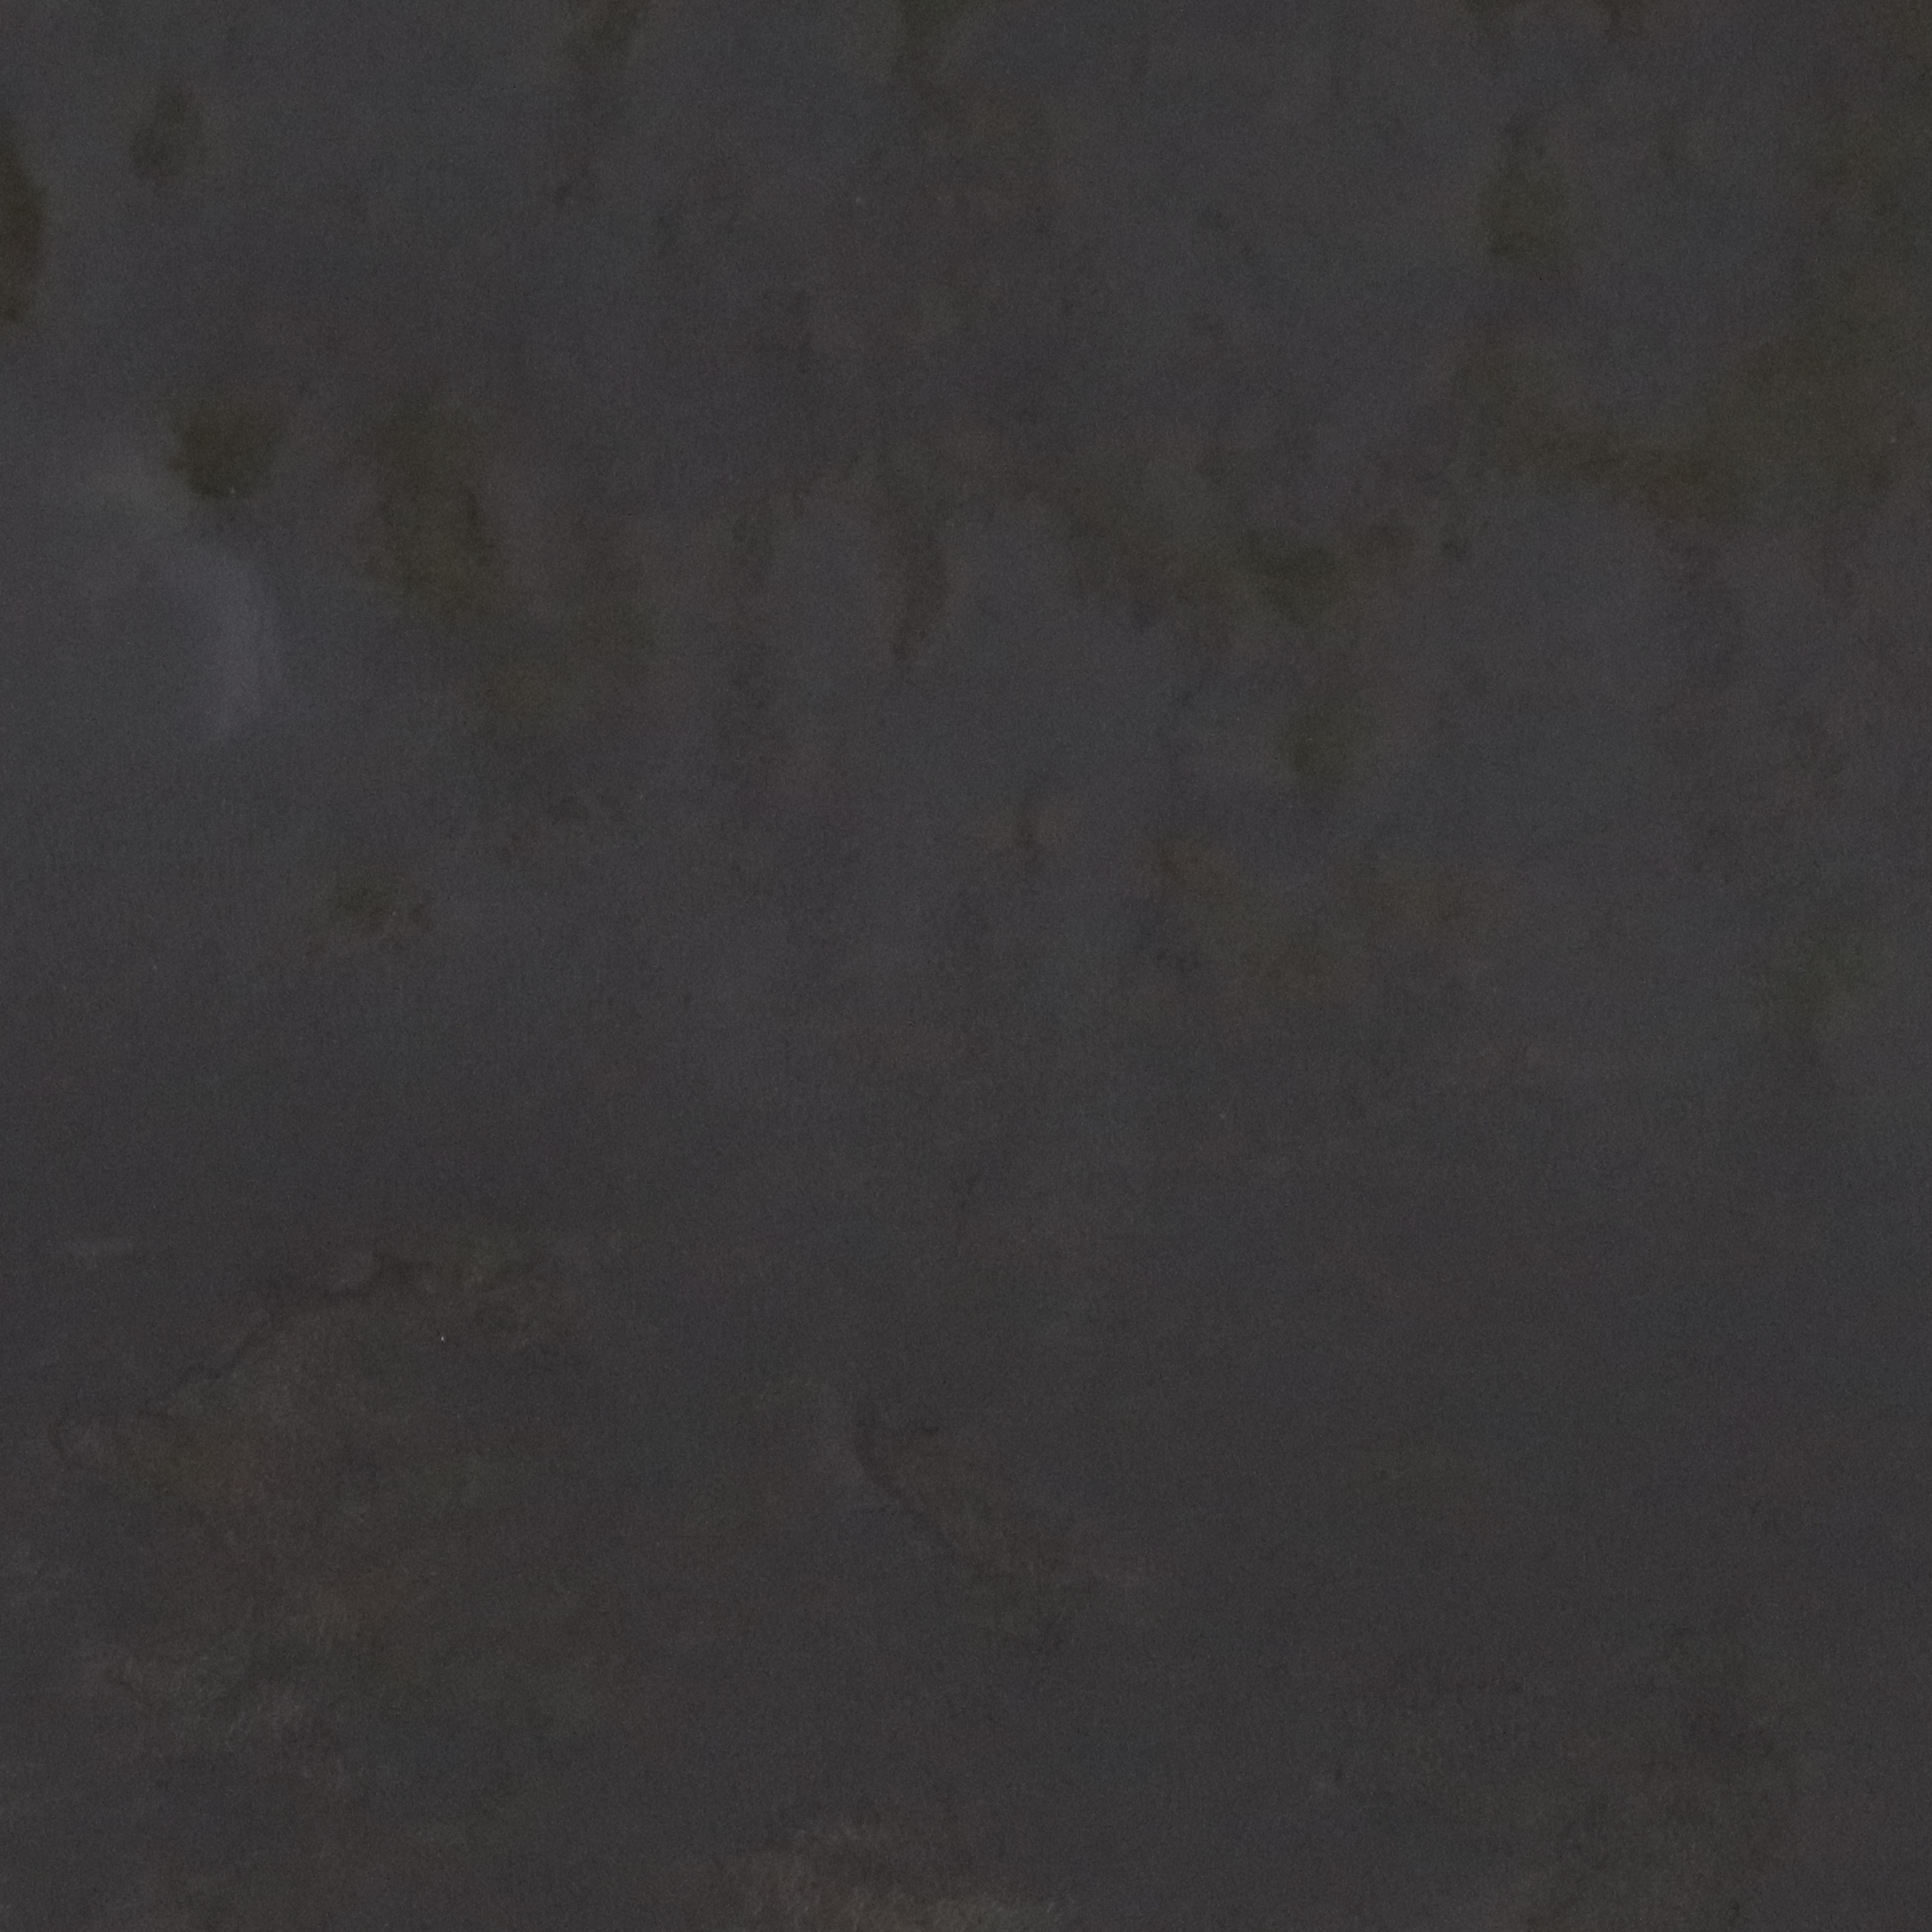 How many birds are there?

0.